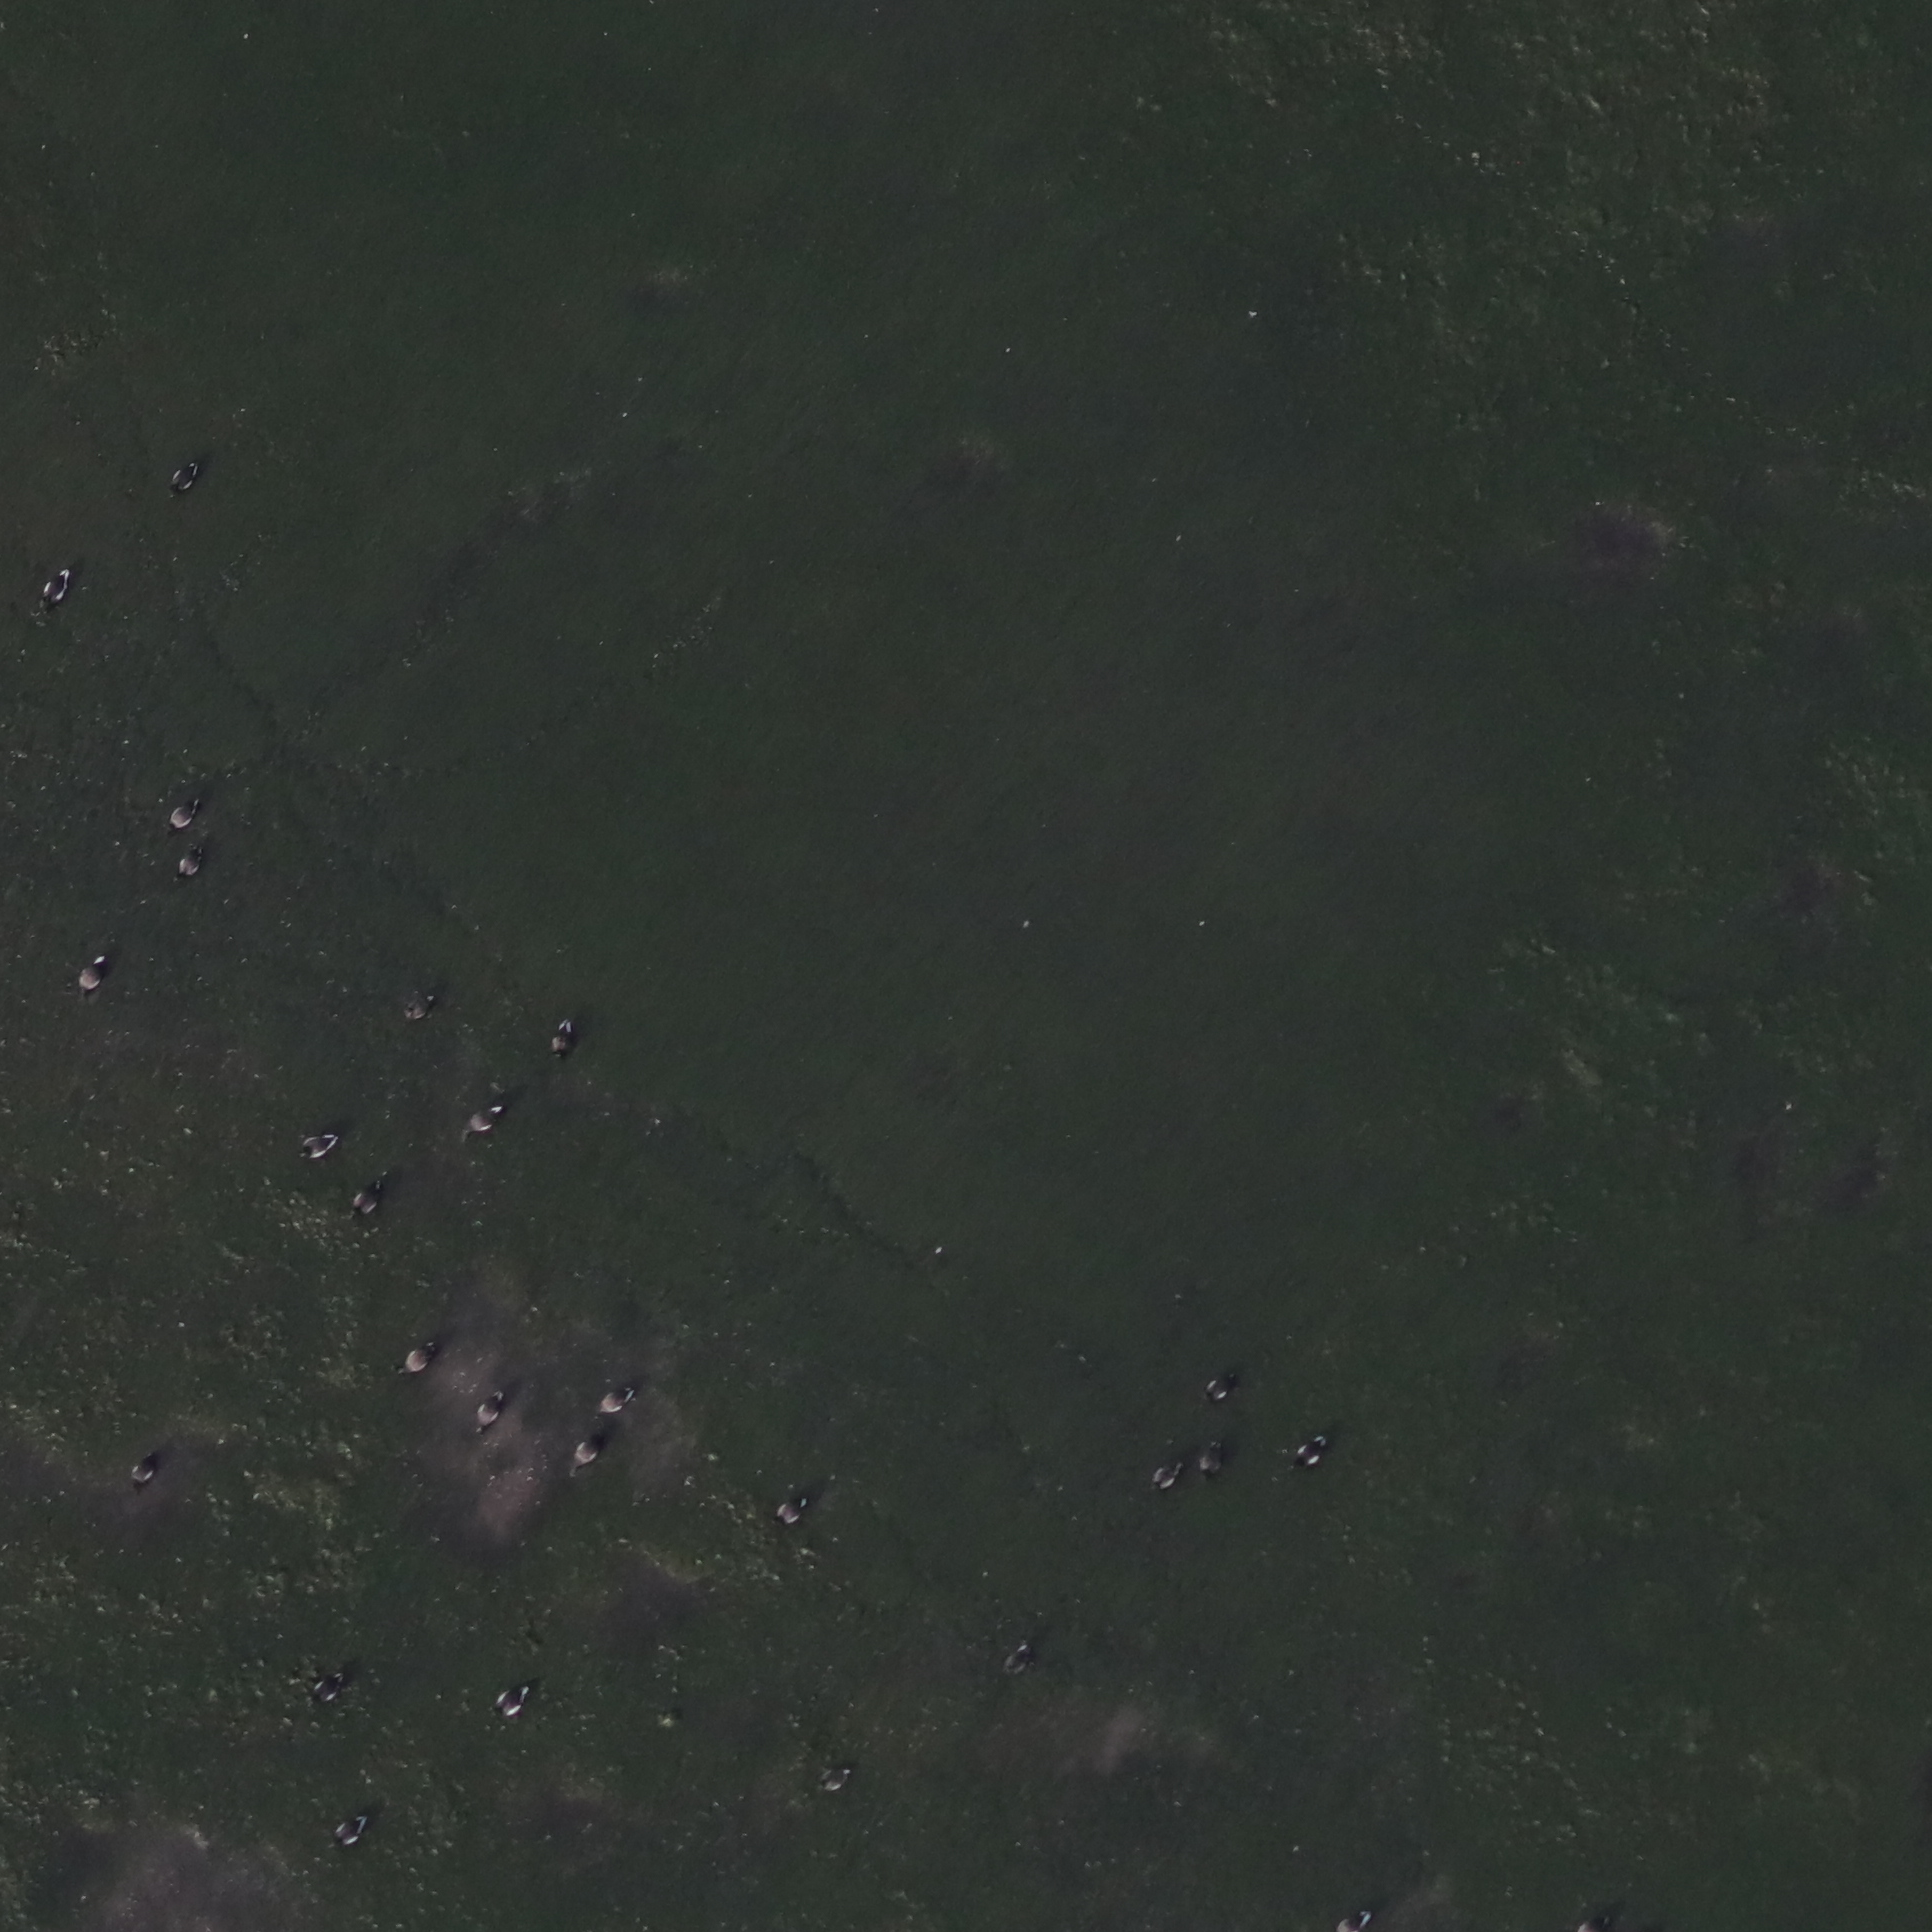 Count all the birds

26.